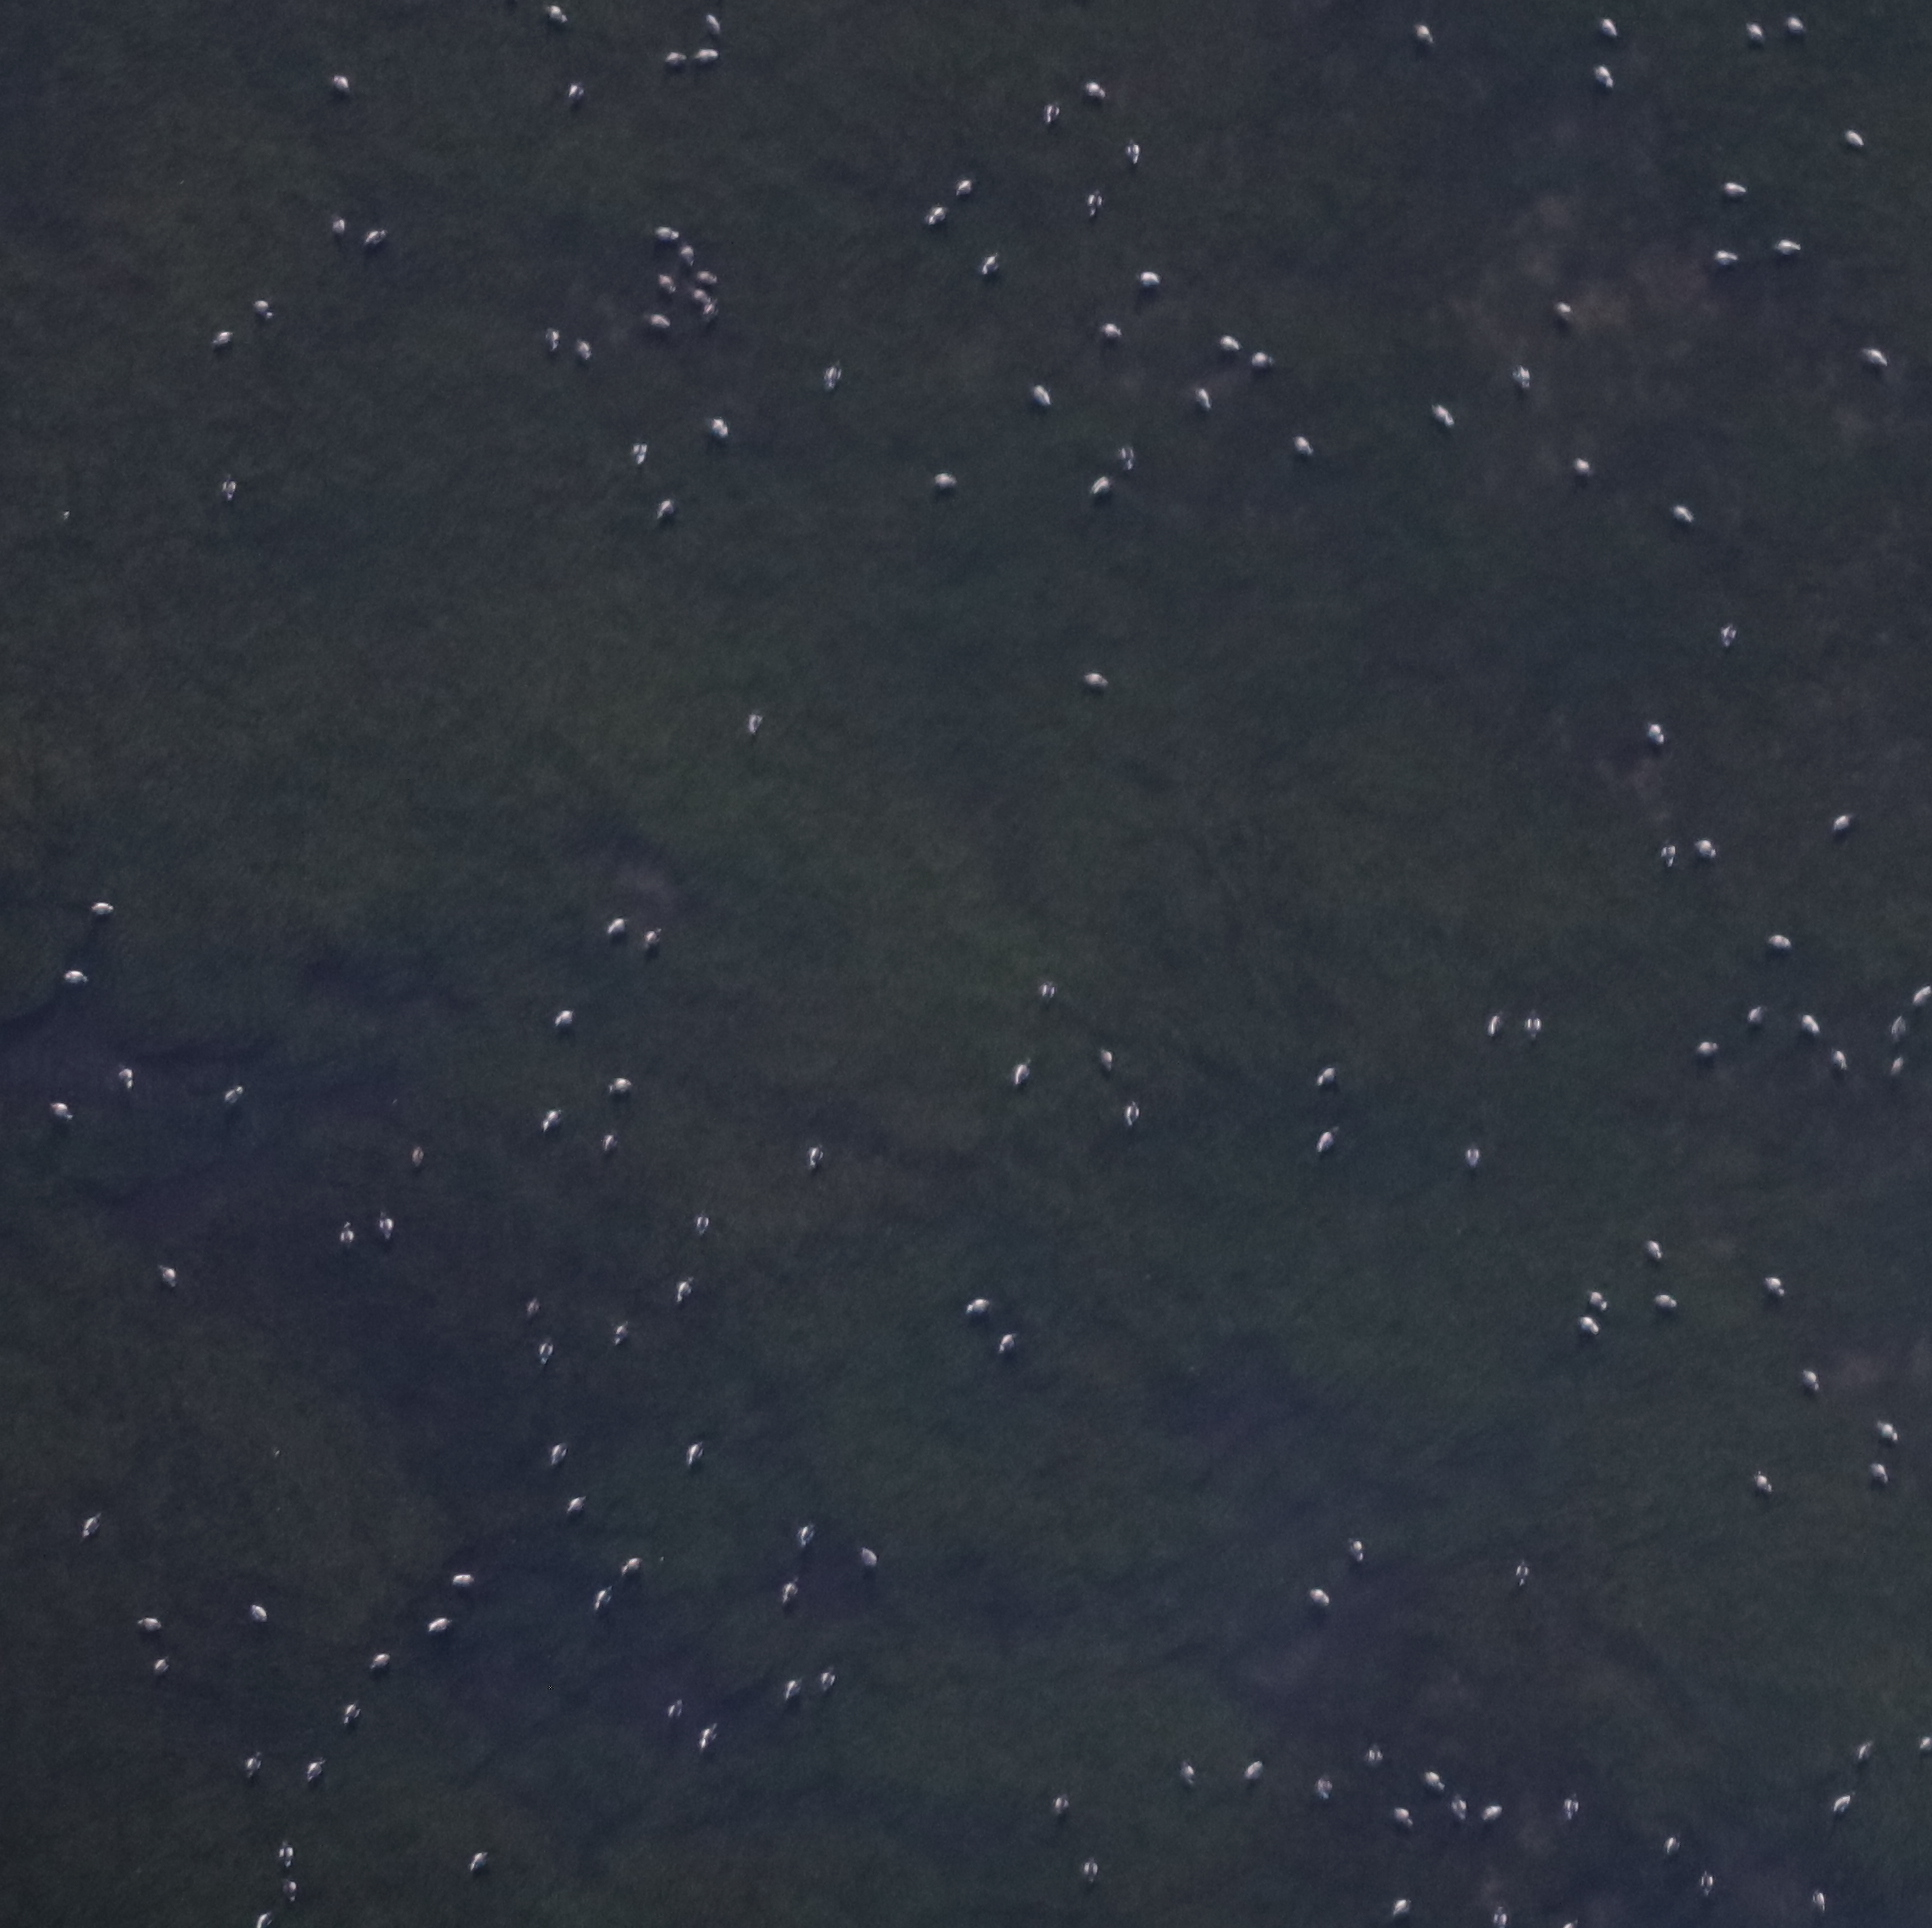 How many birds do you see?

159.